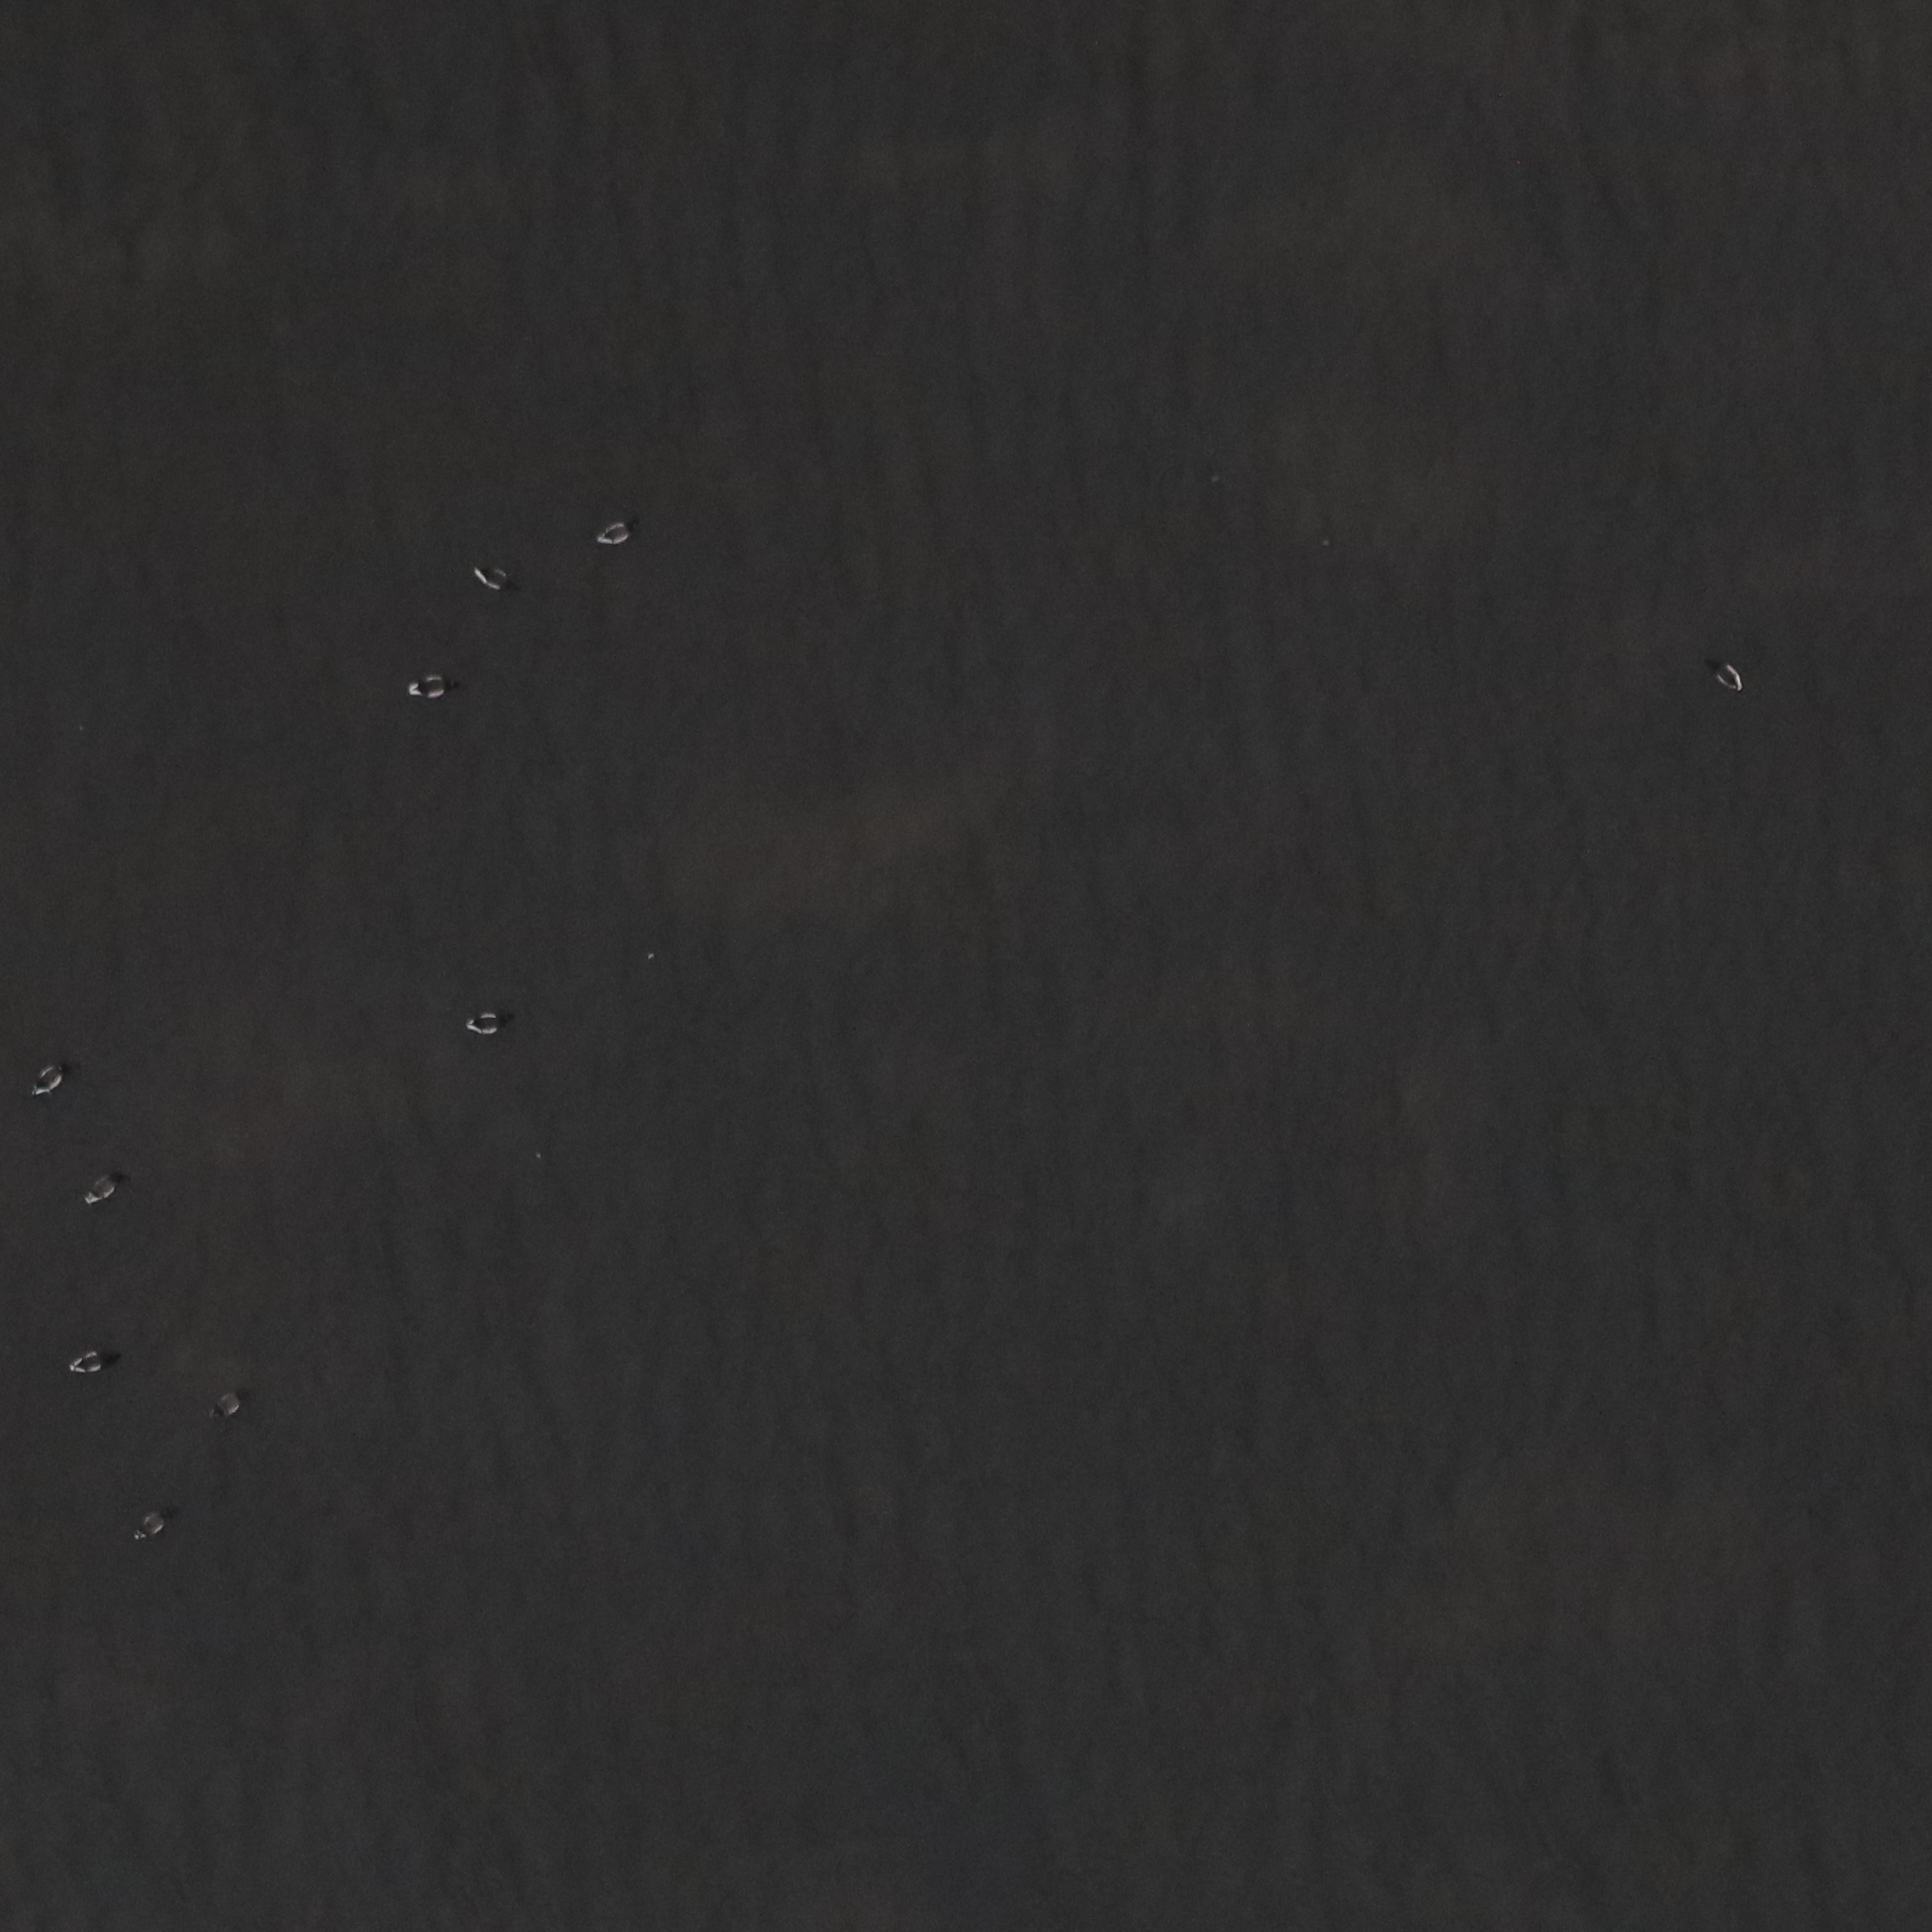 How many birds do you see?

10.